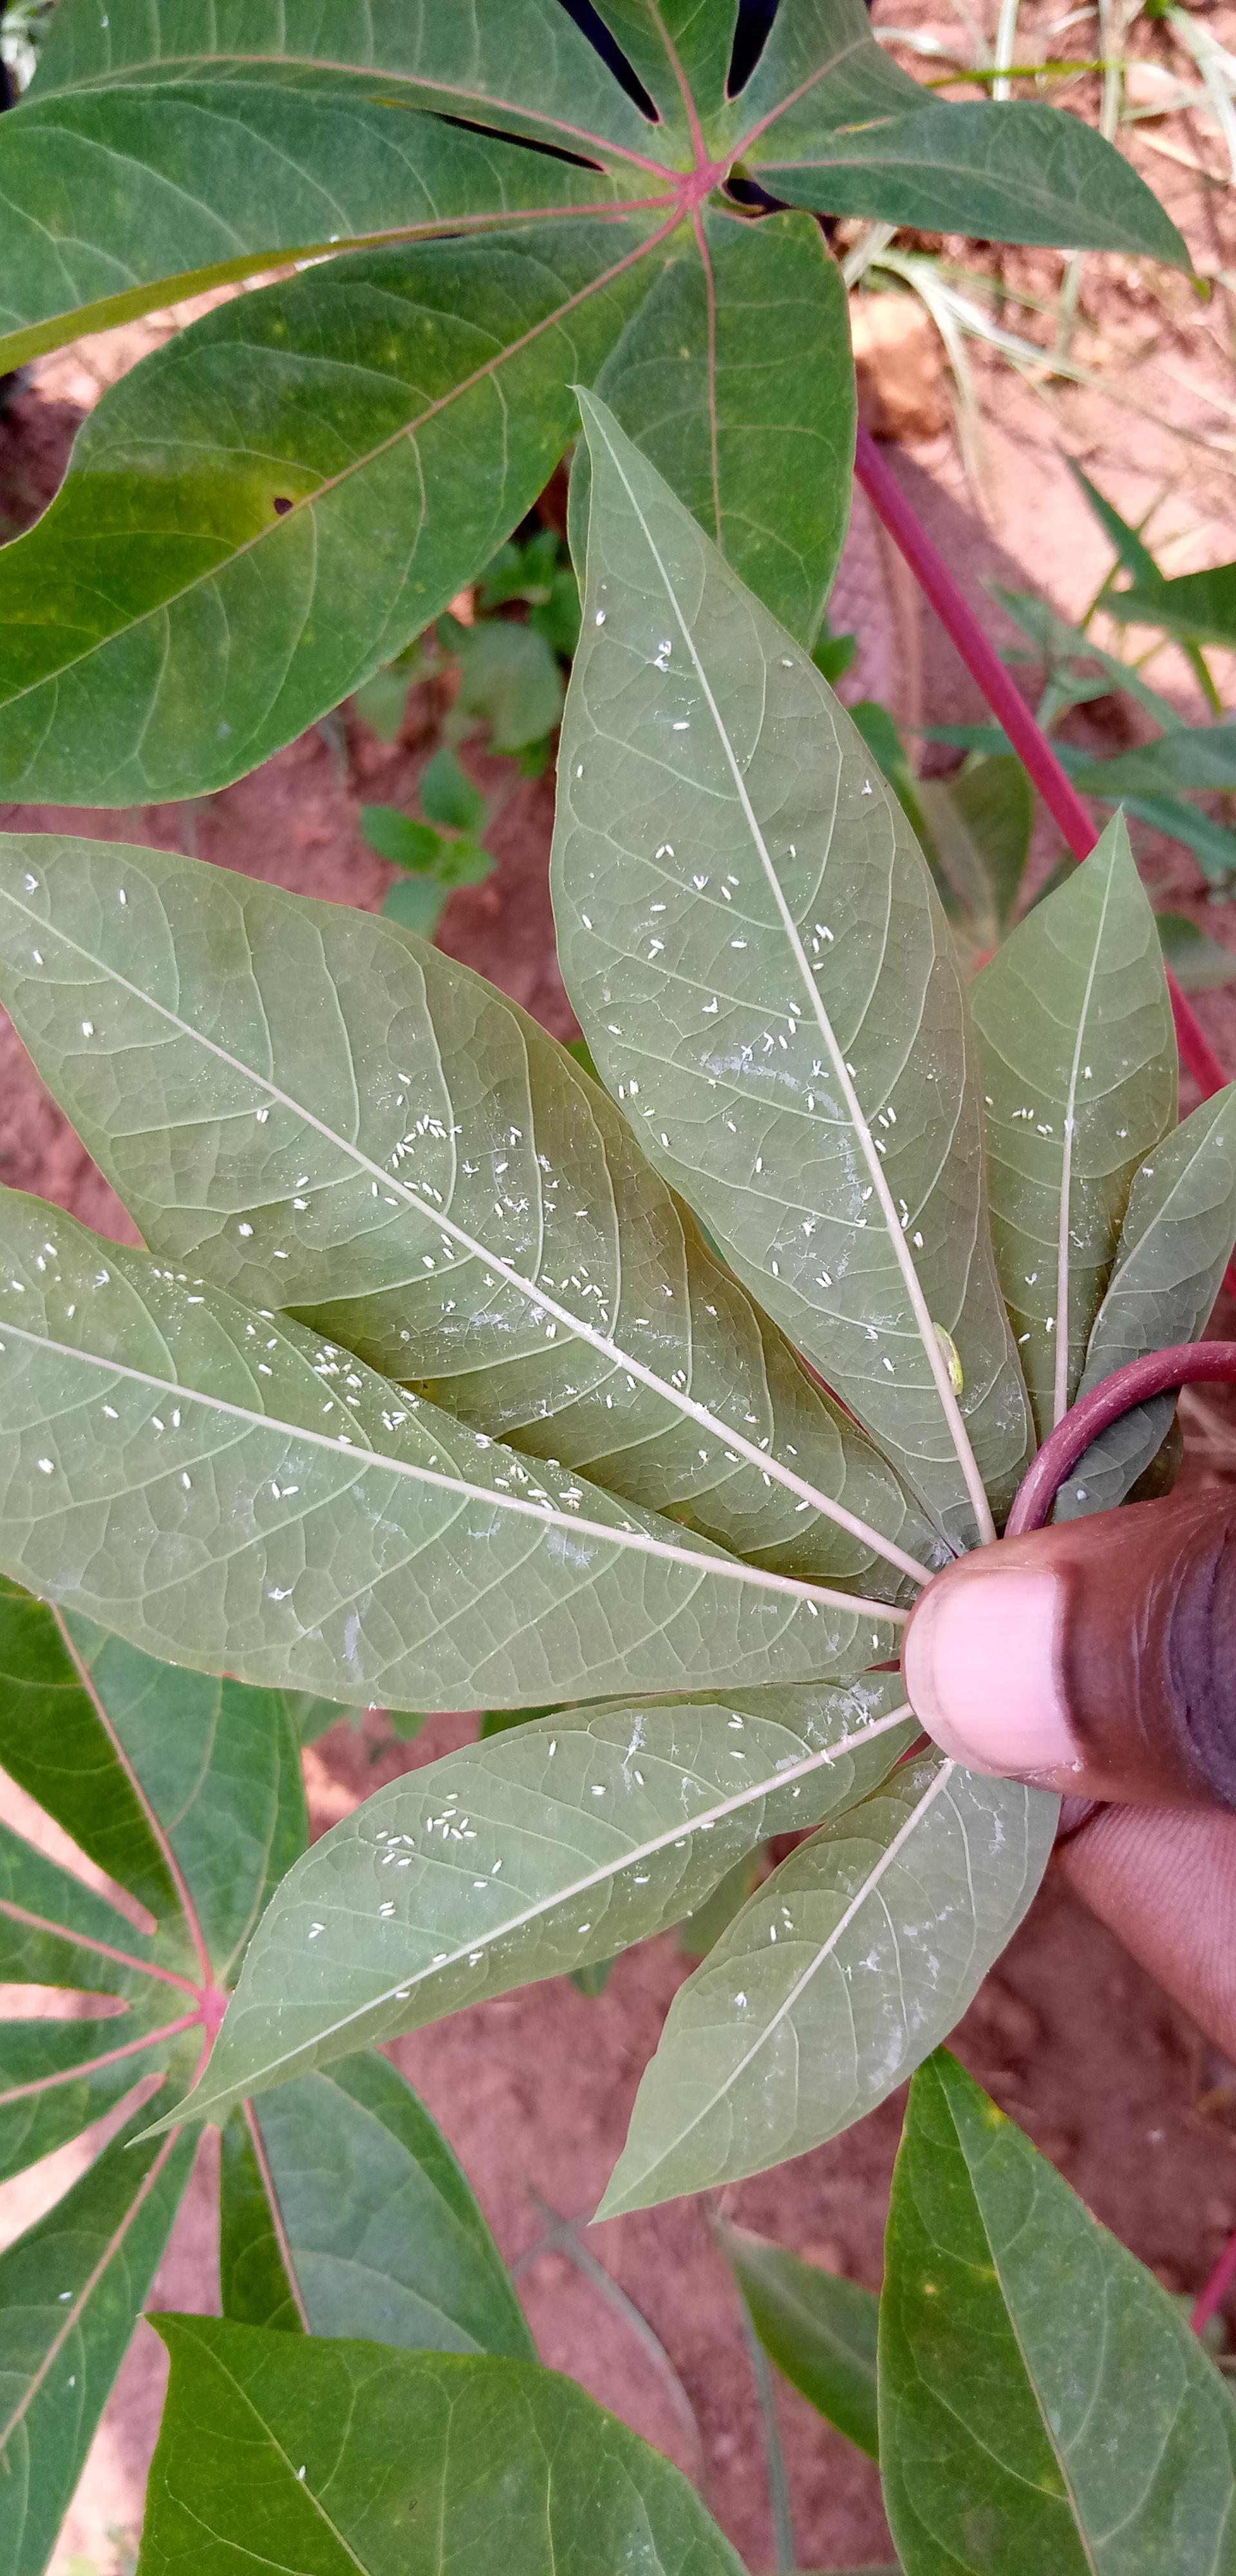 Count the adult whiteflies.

236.